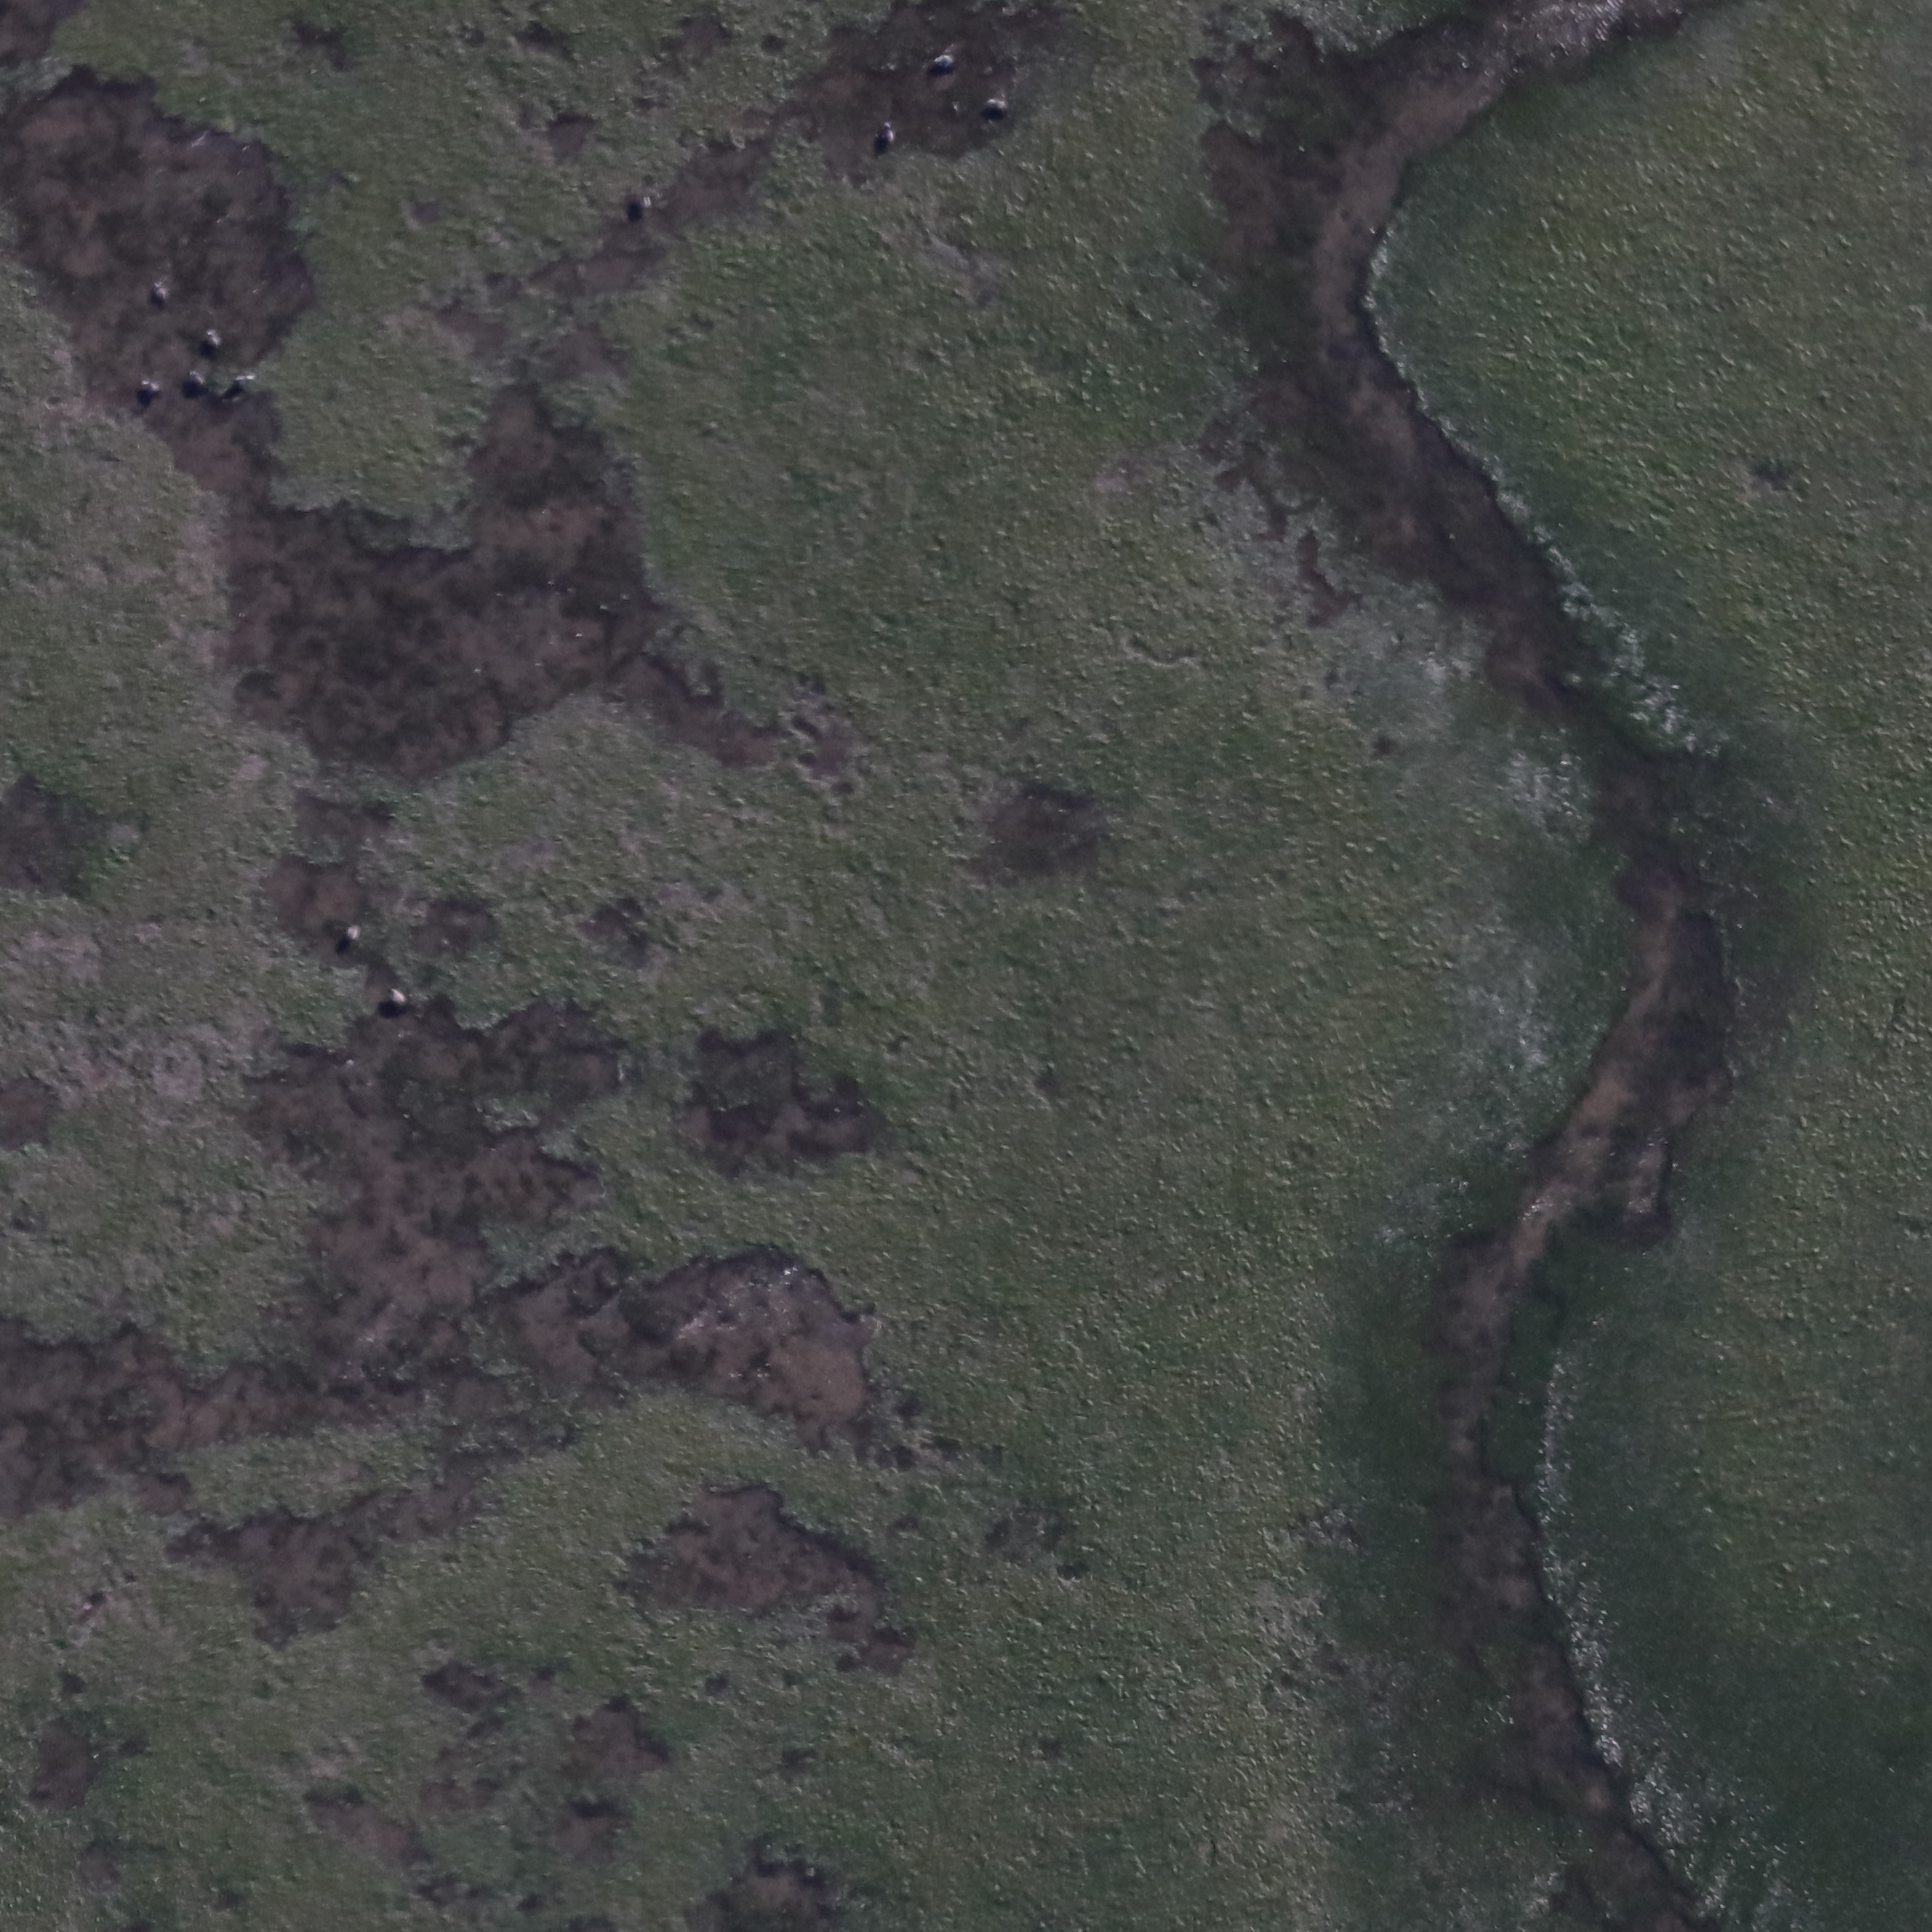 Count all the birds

11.